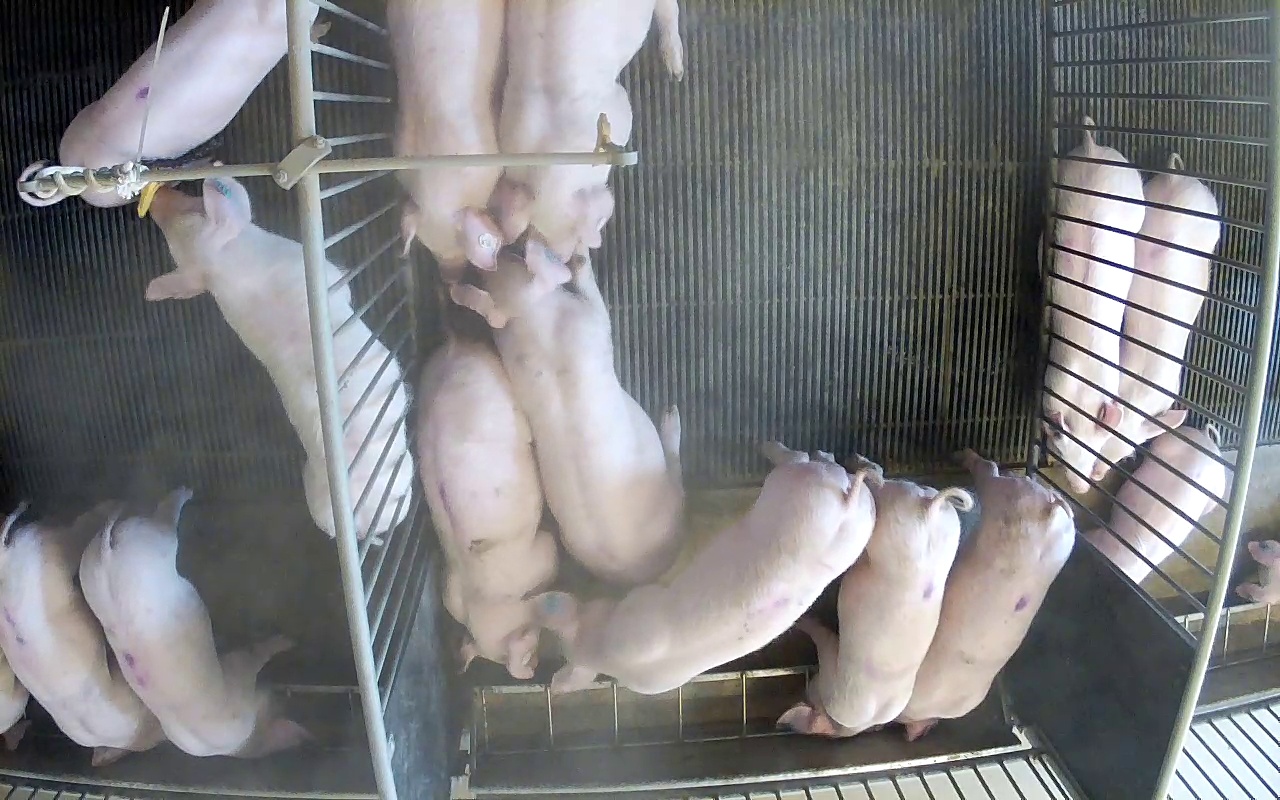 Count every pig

15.